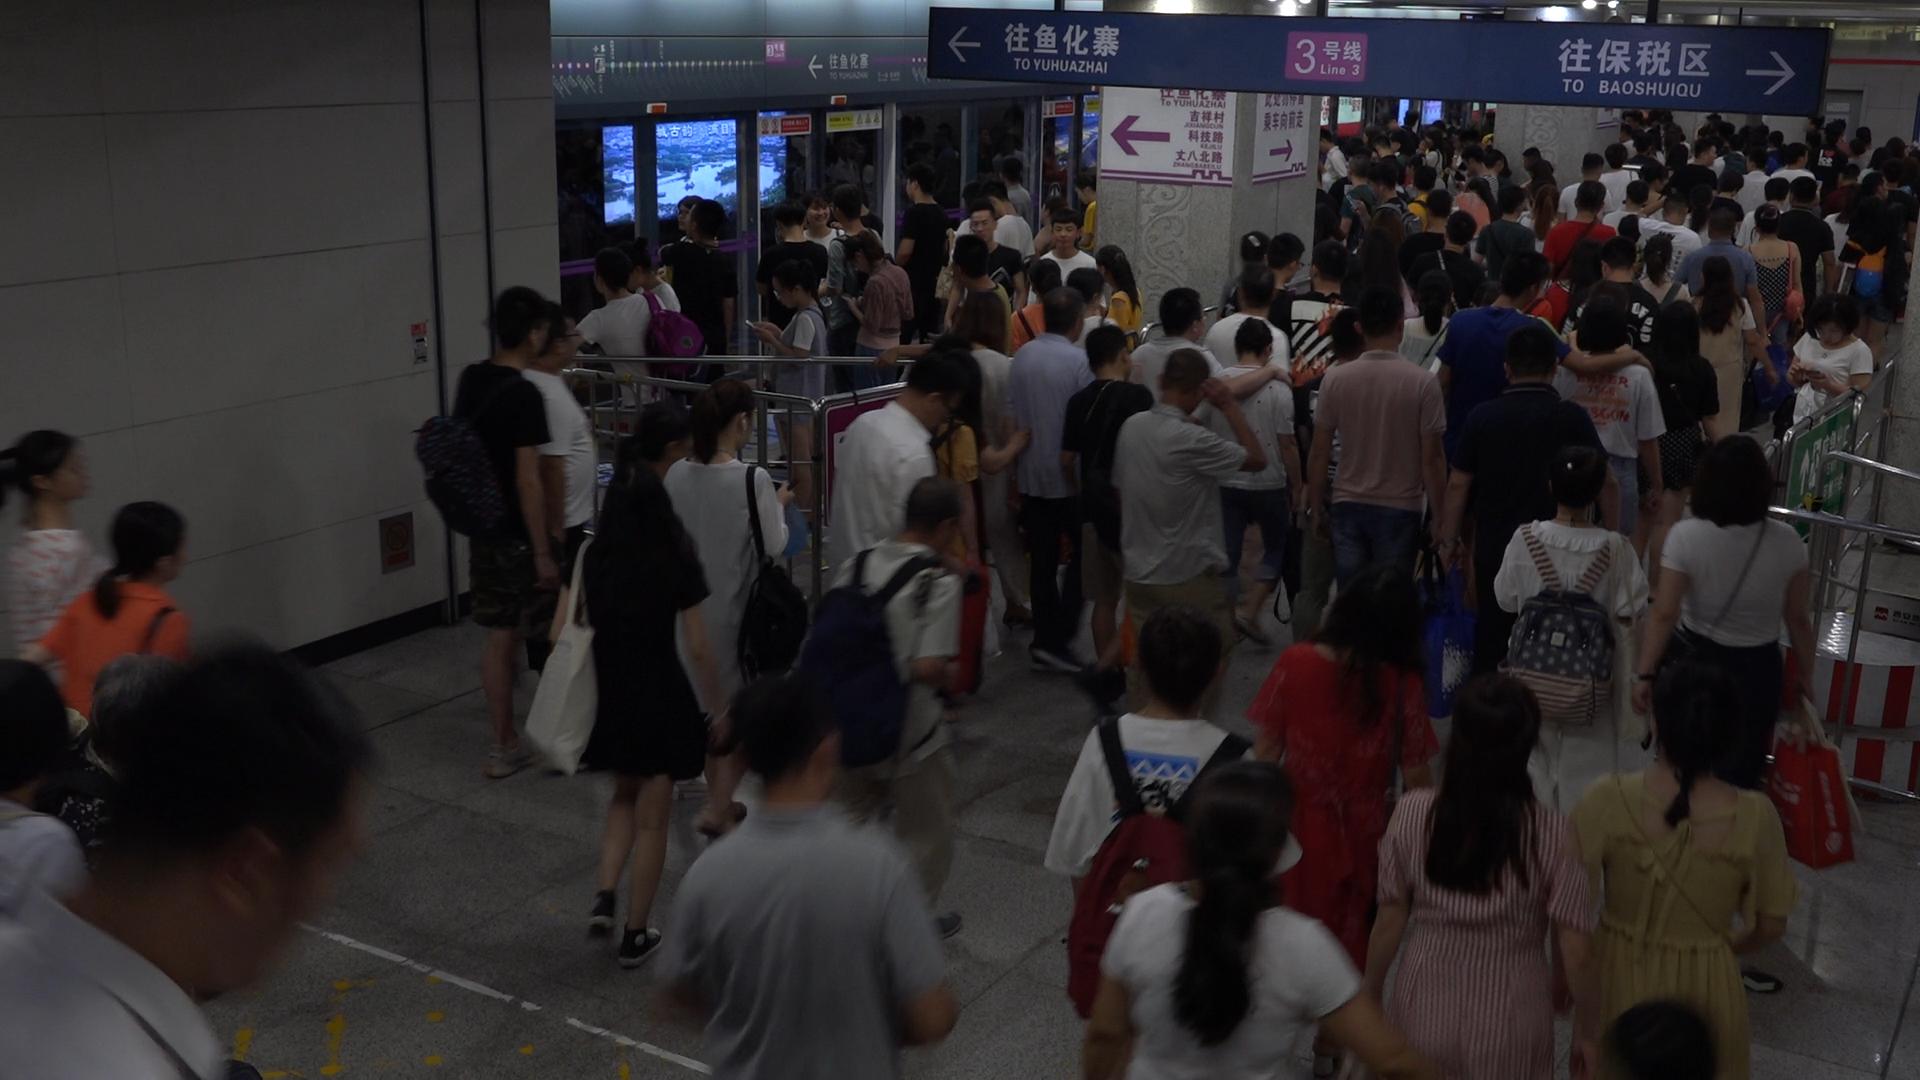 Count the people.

150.